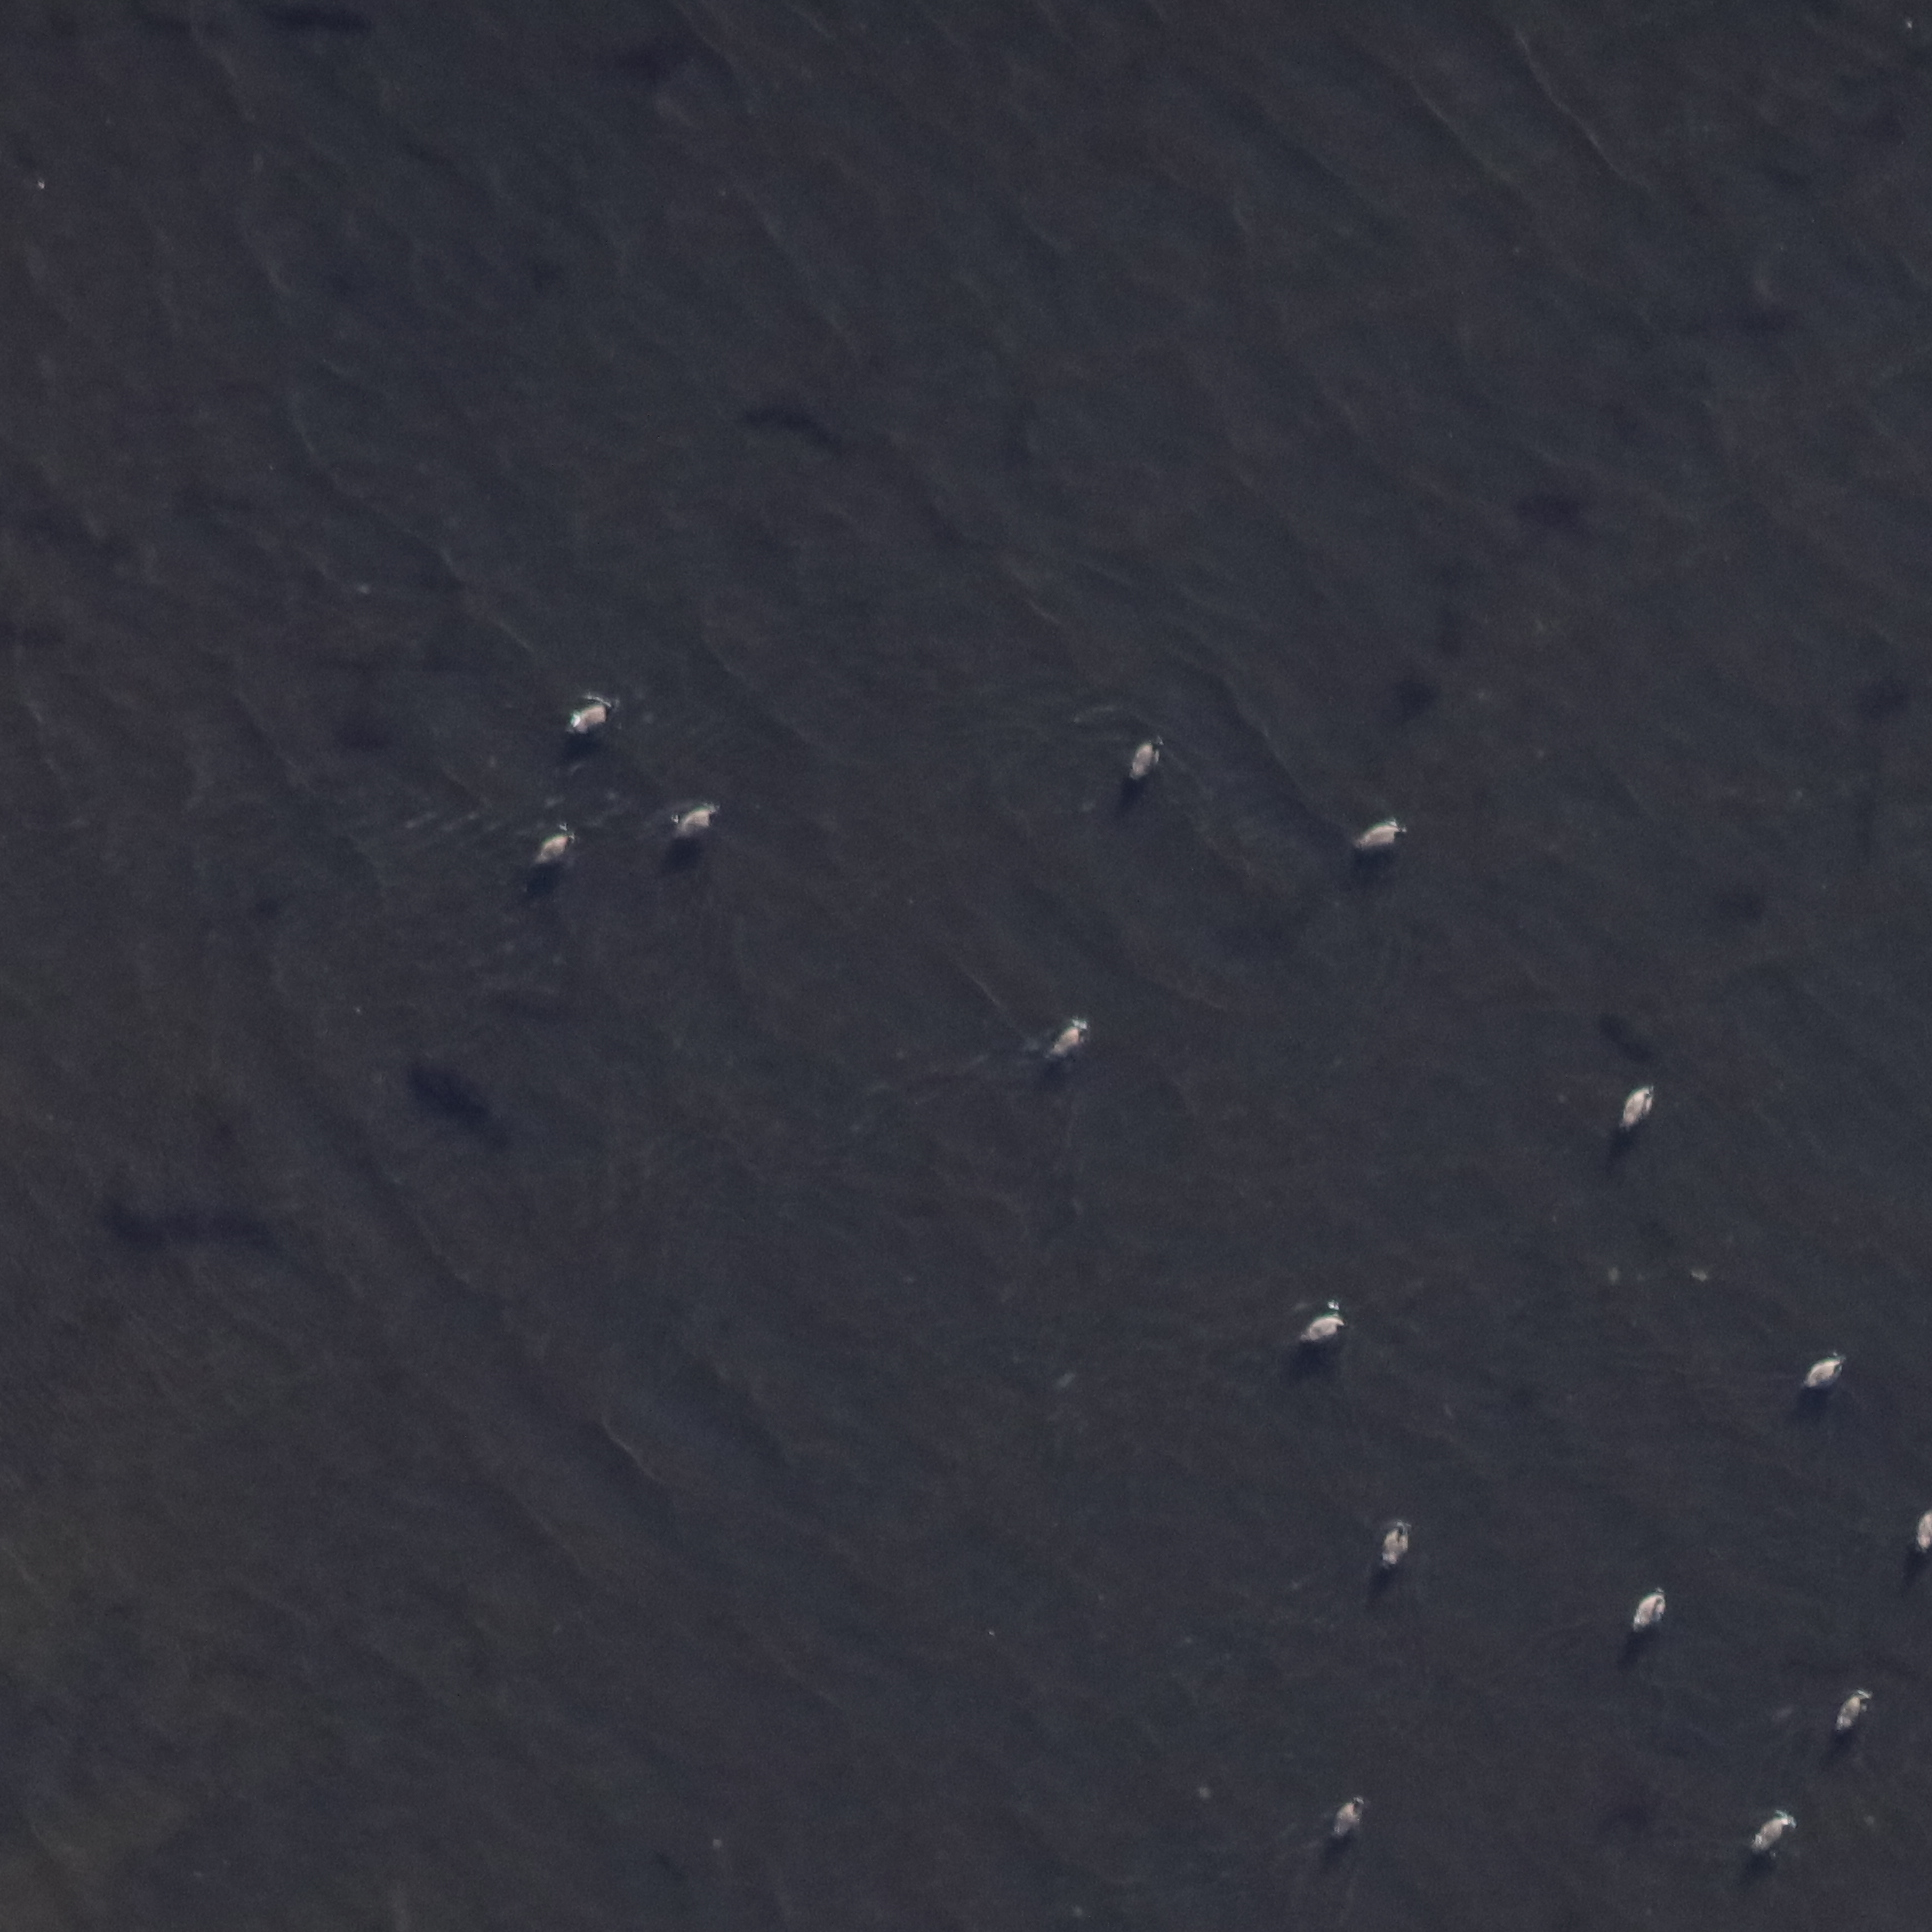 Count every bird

15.